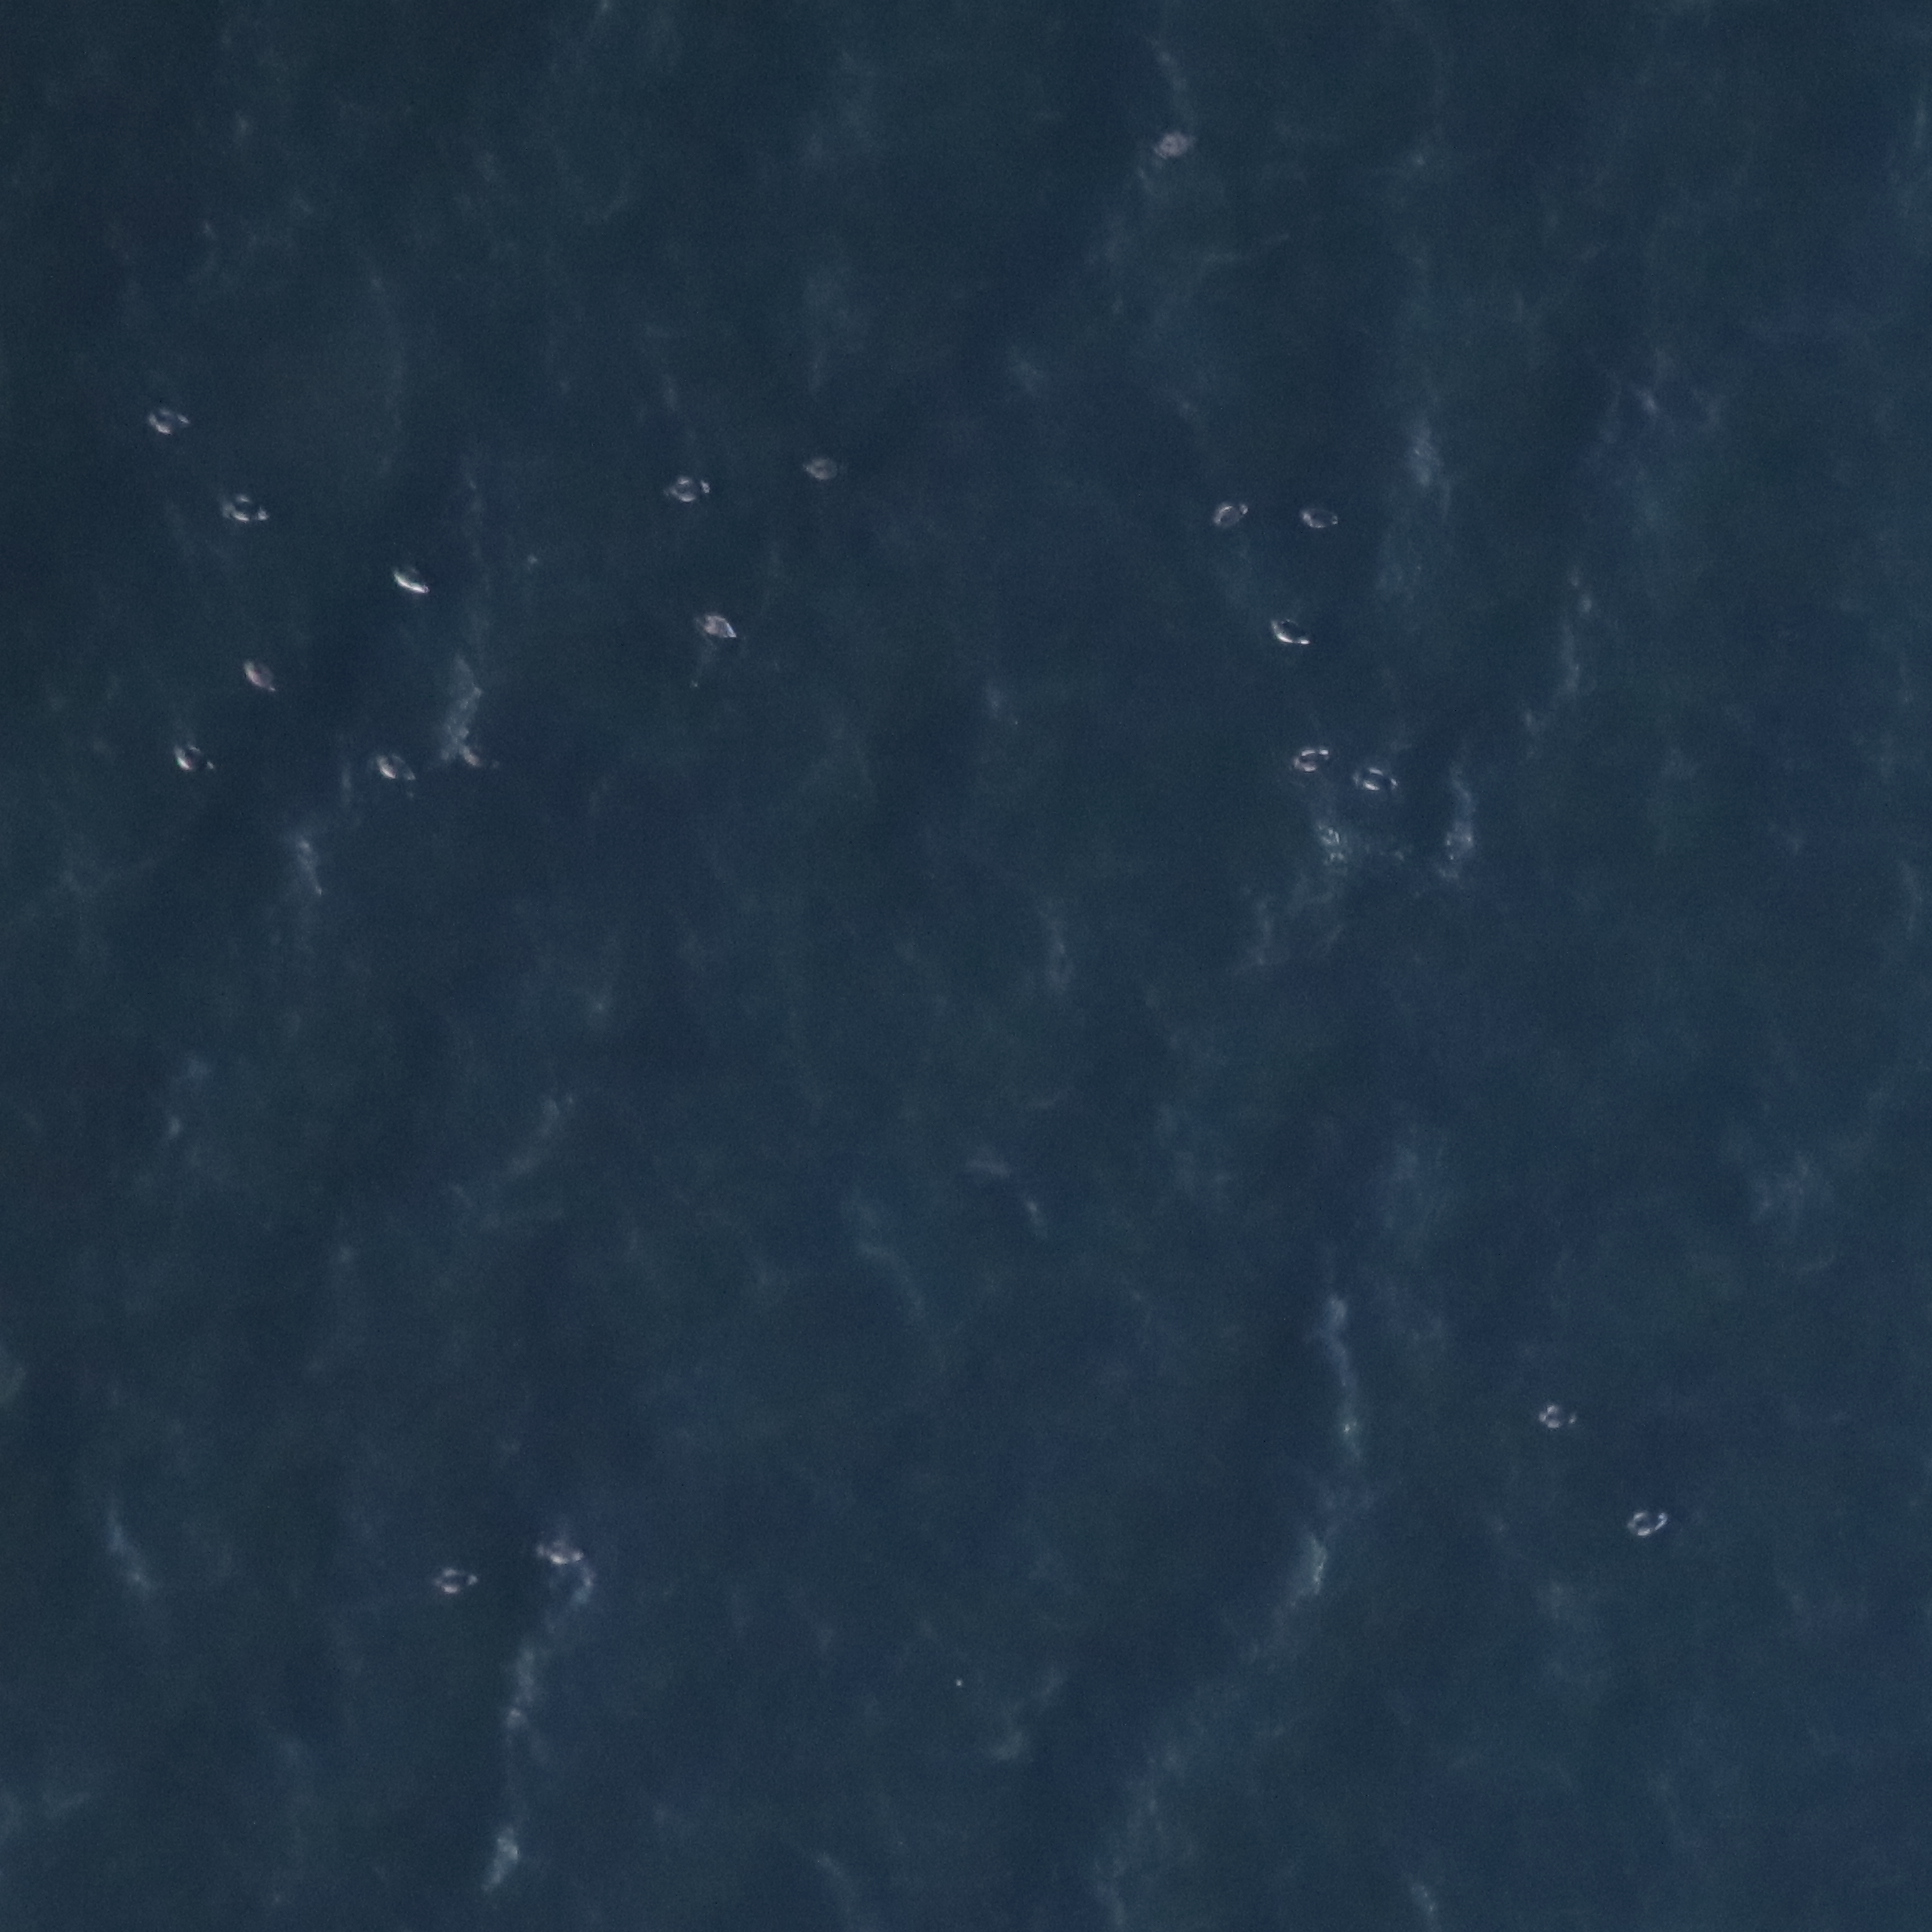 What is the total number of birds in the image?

19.